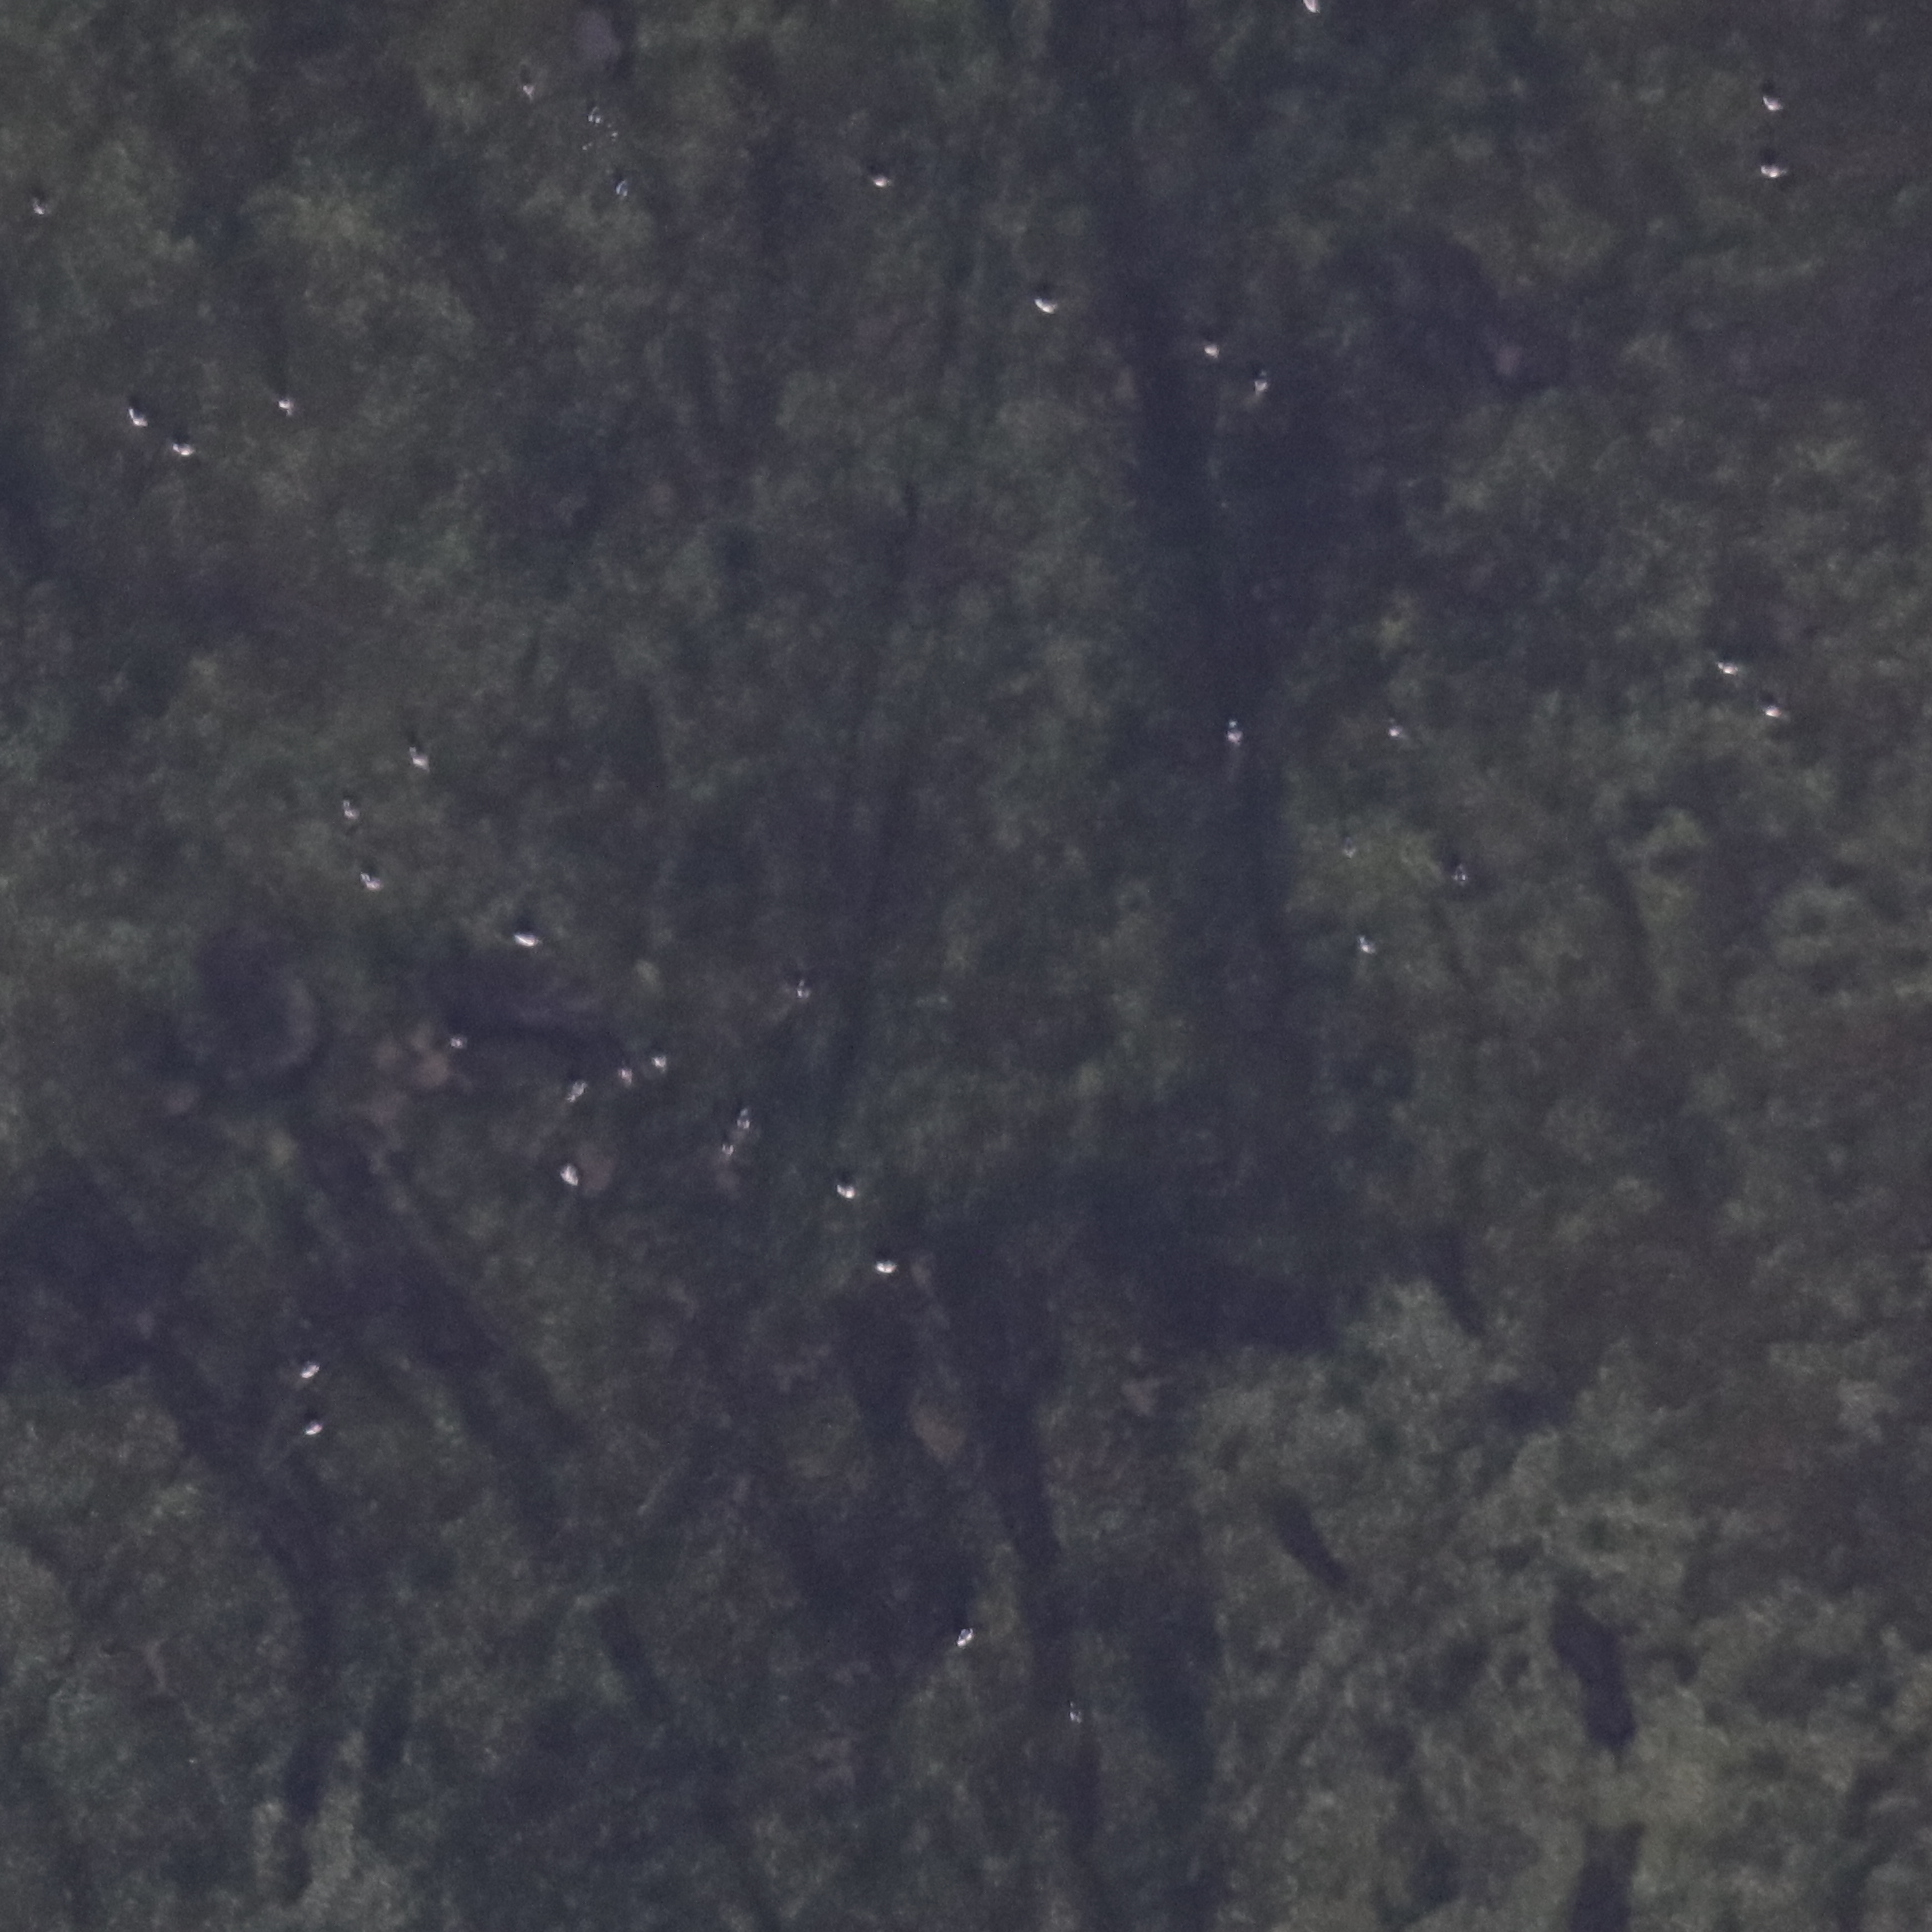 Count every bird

38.